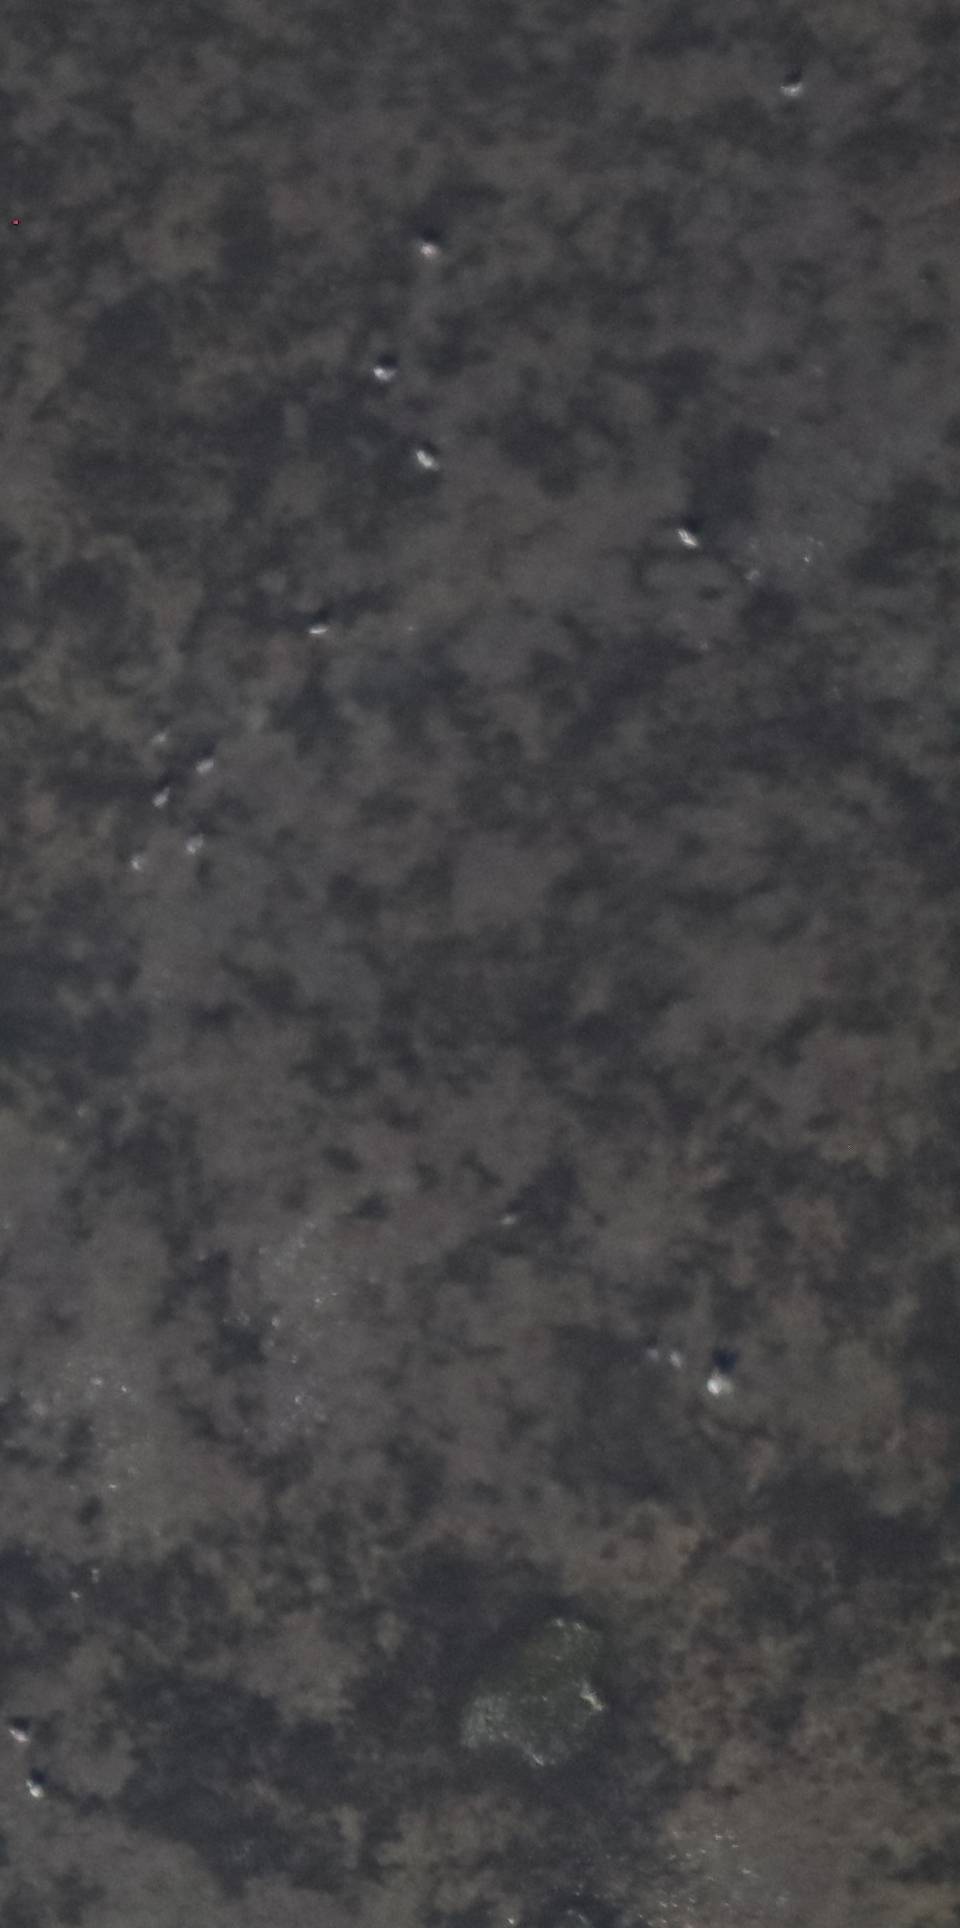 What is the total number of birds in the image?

17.